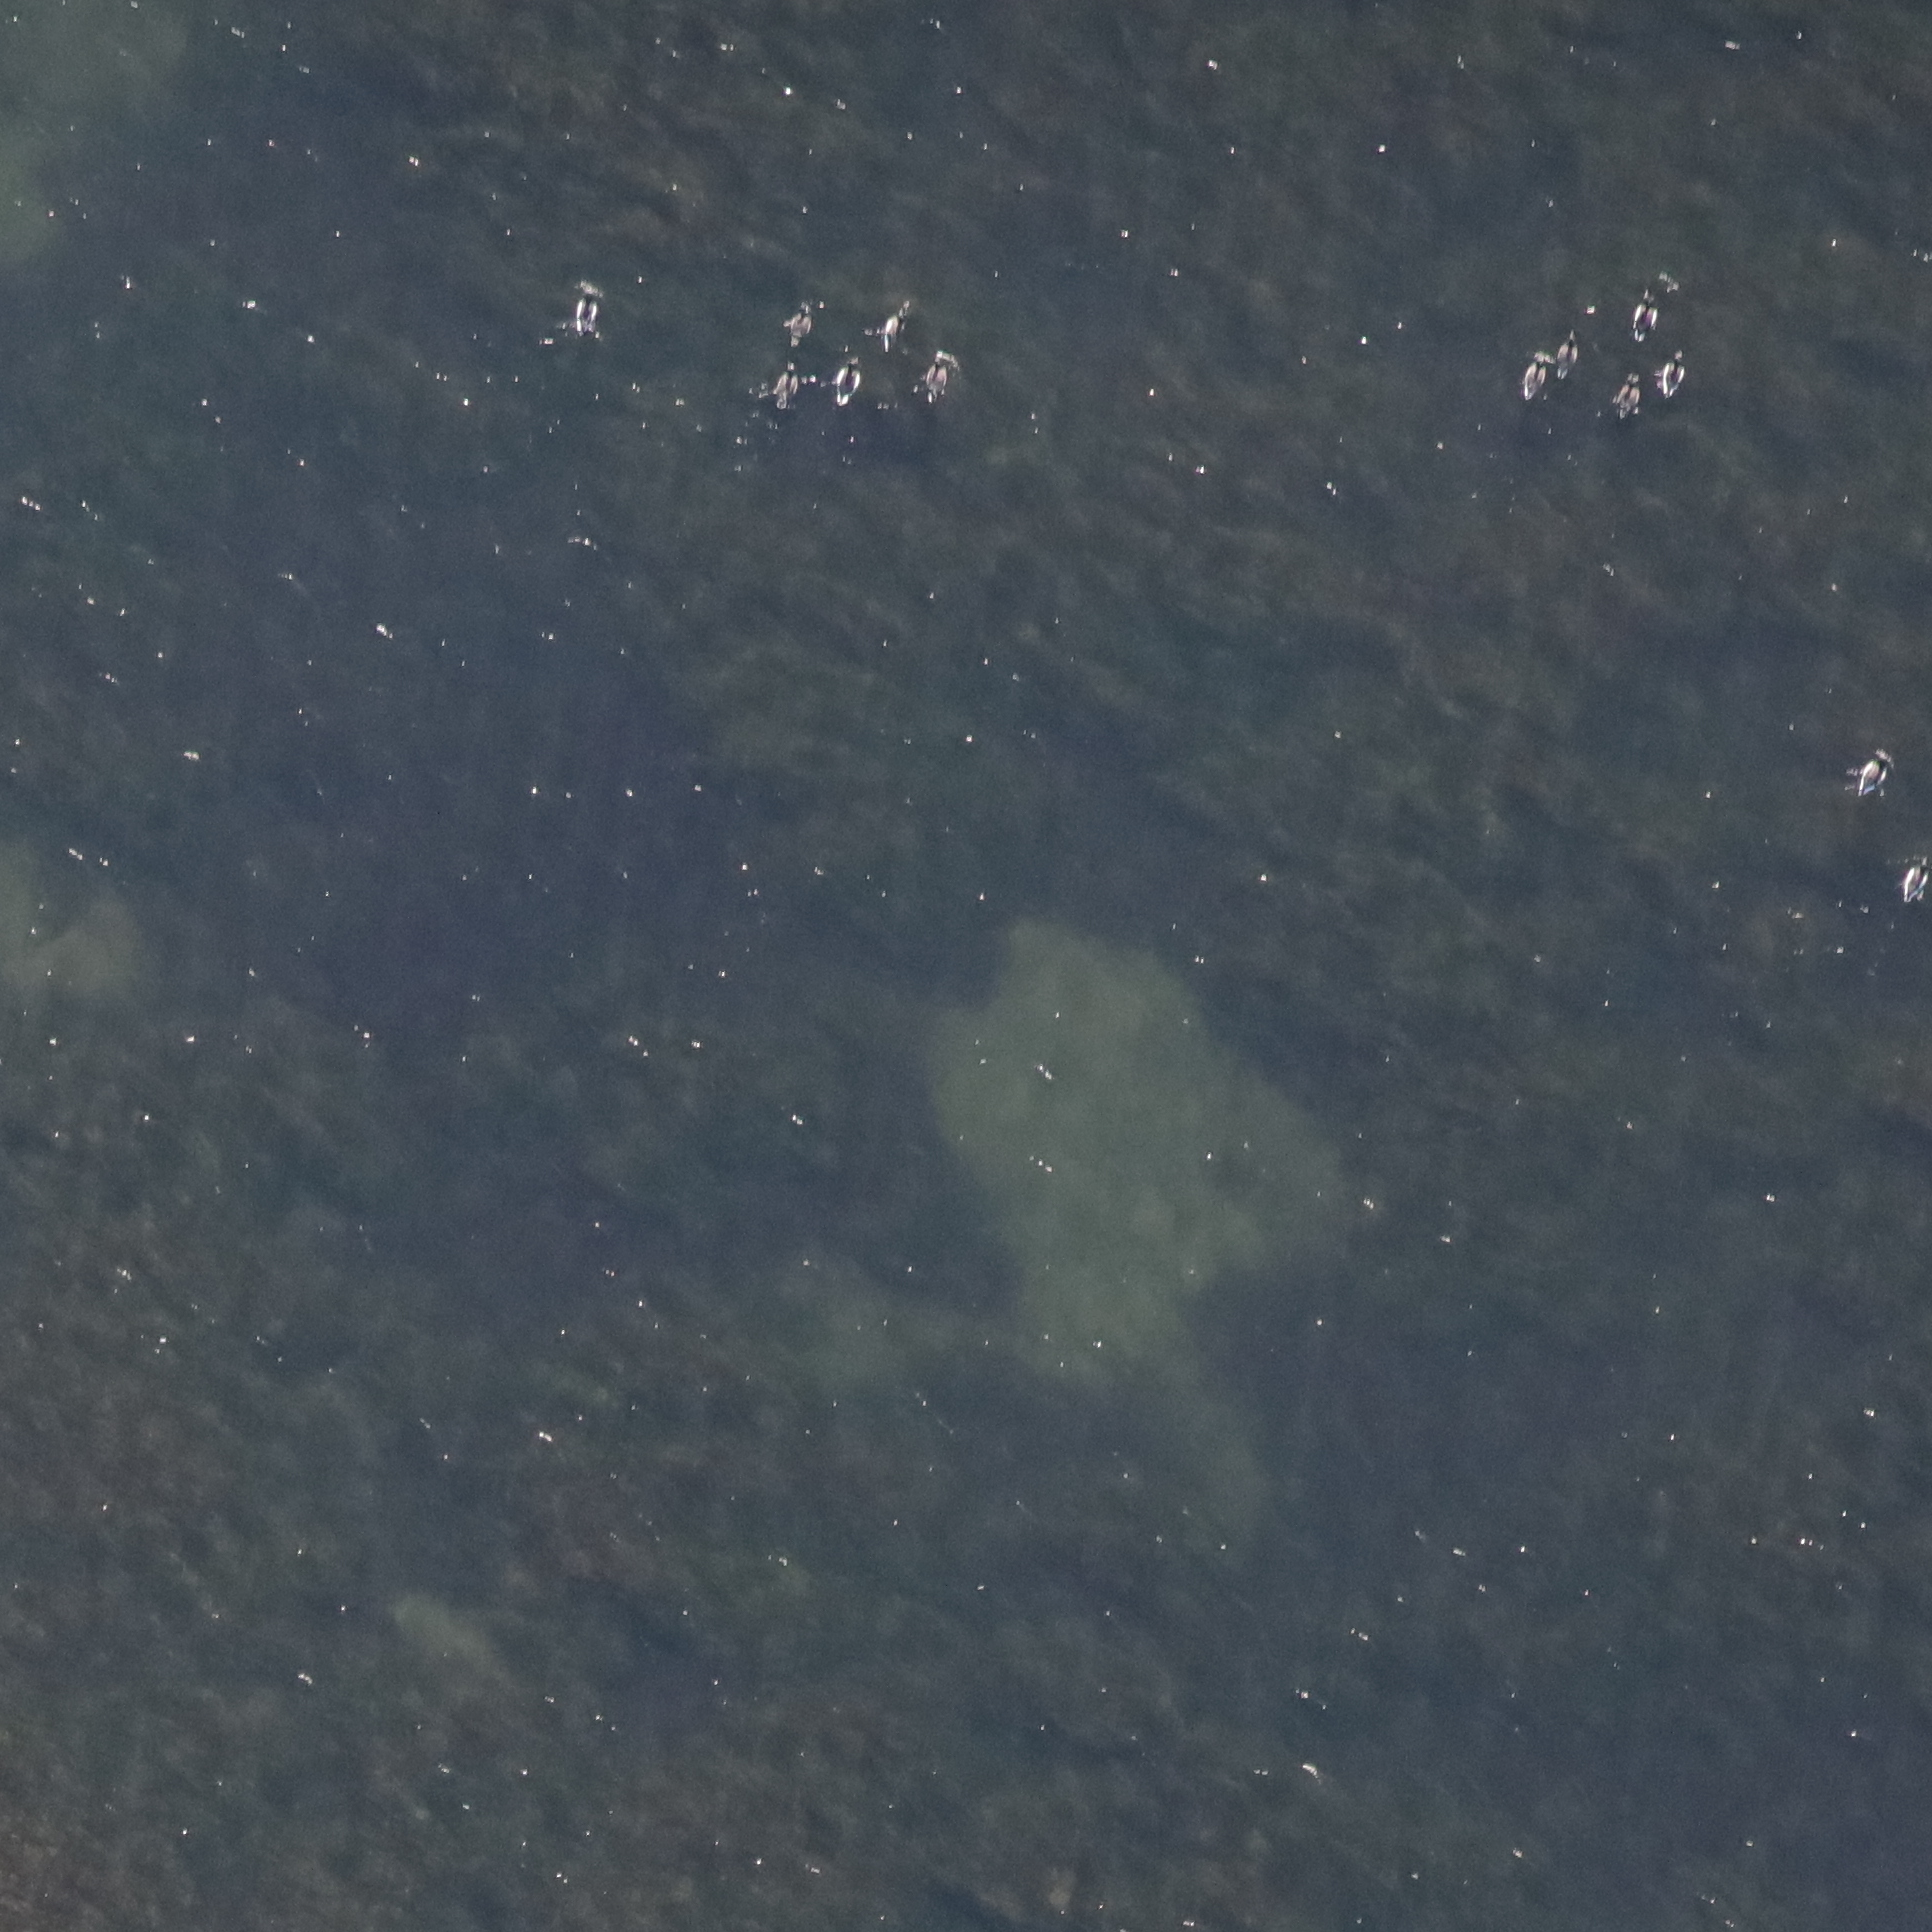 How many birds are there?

13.